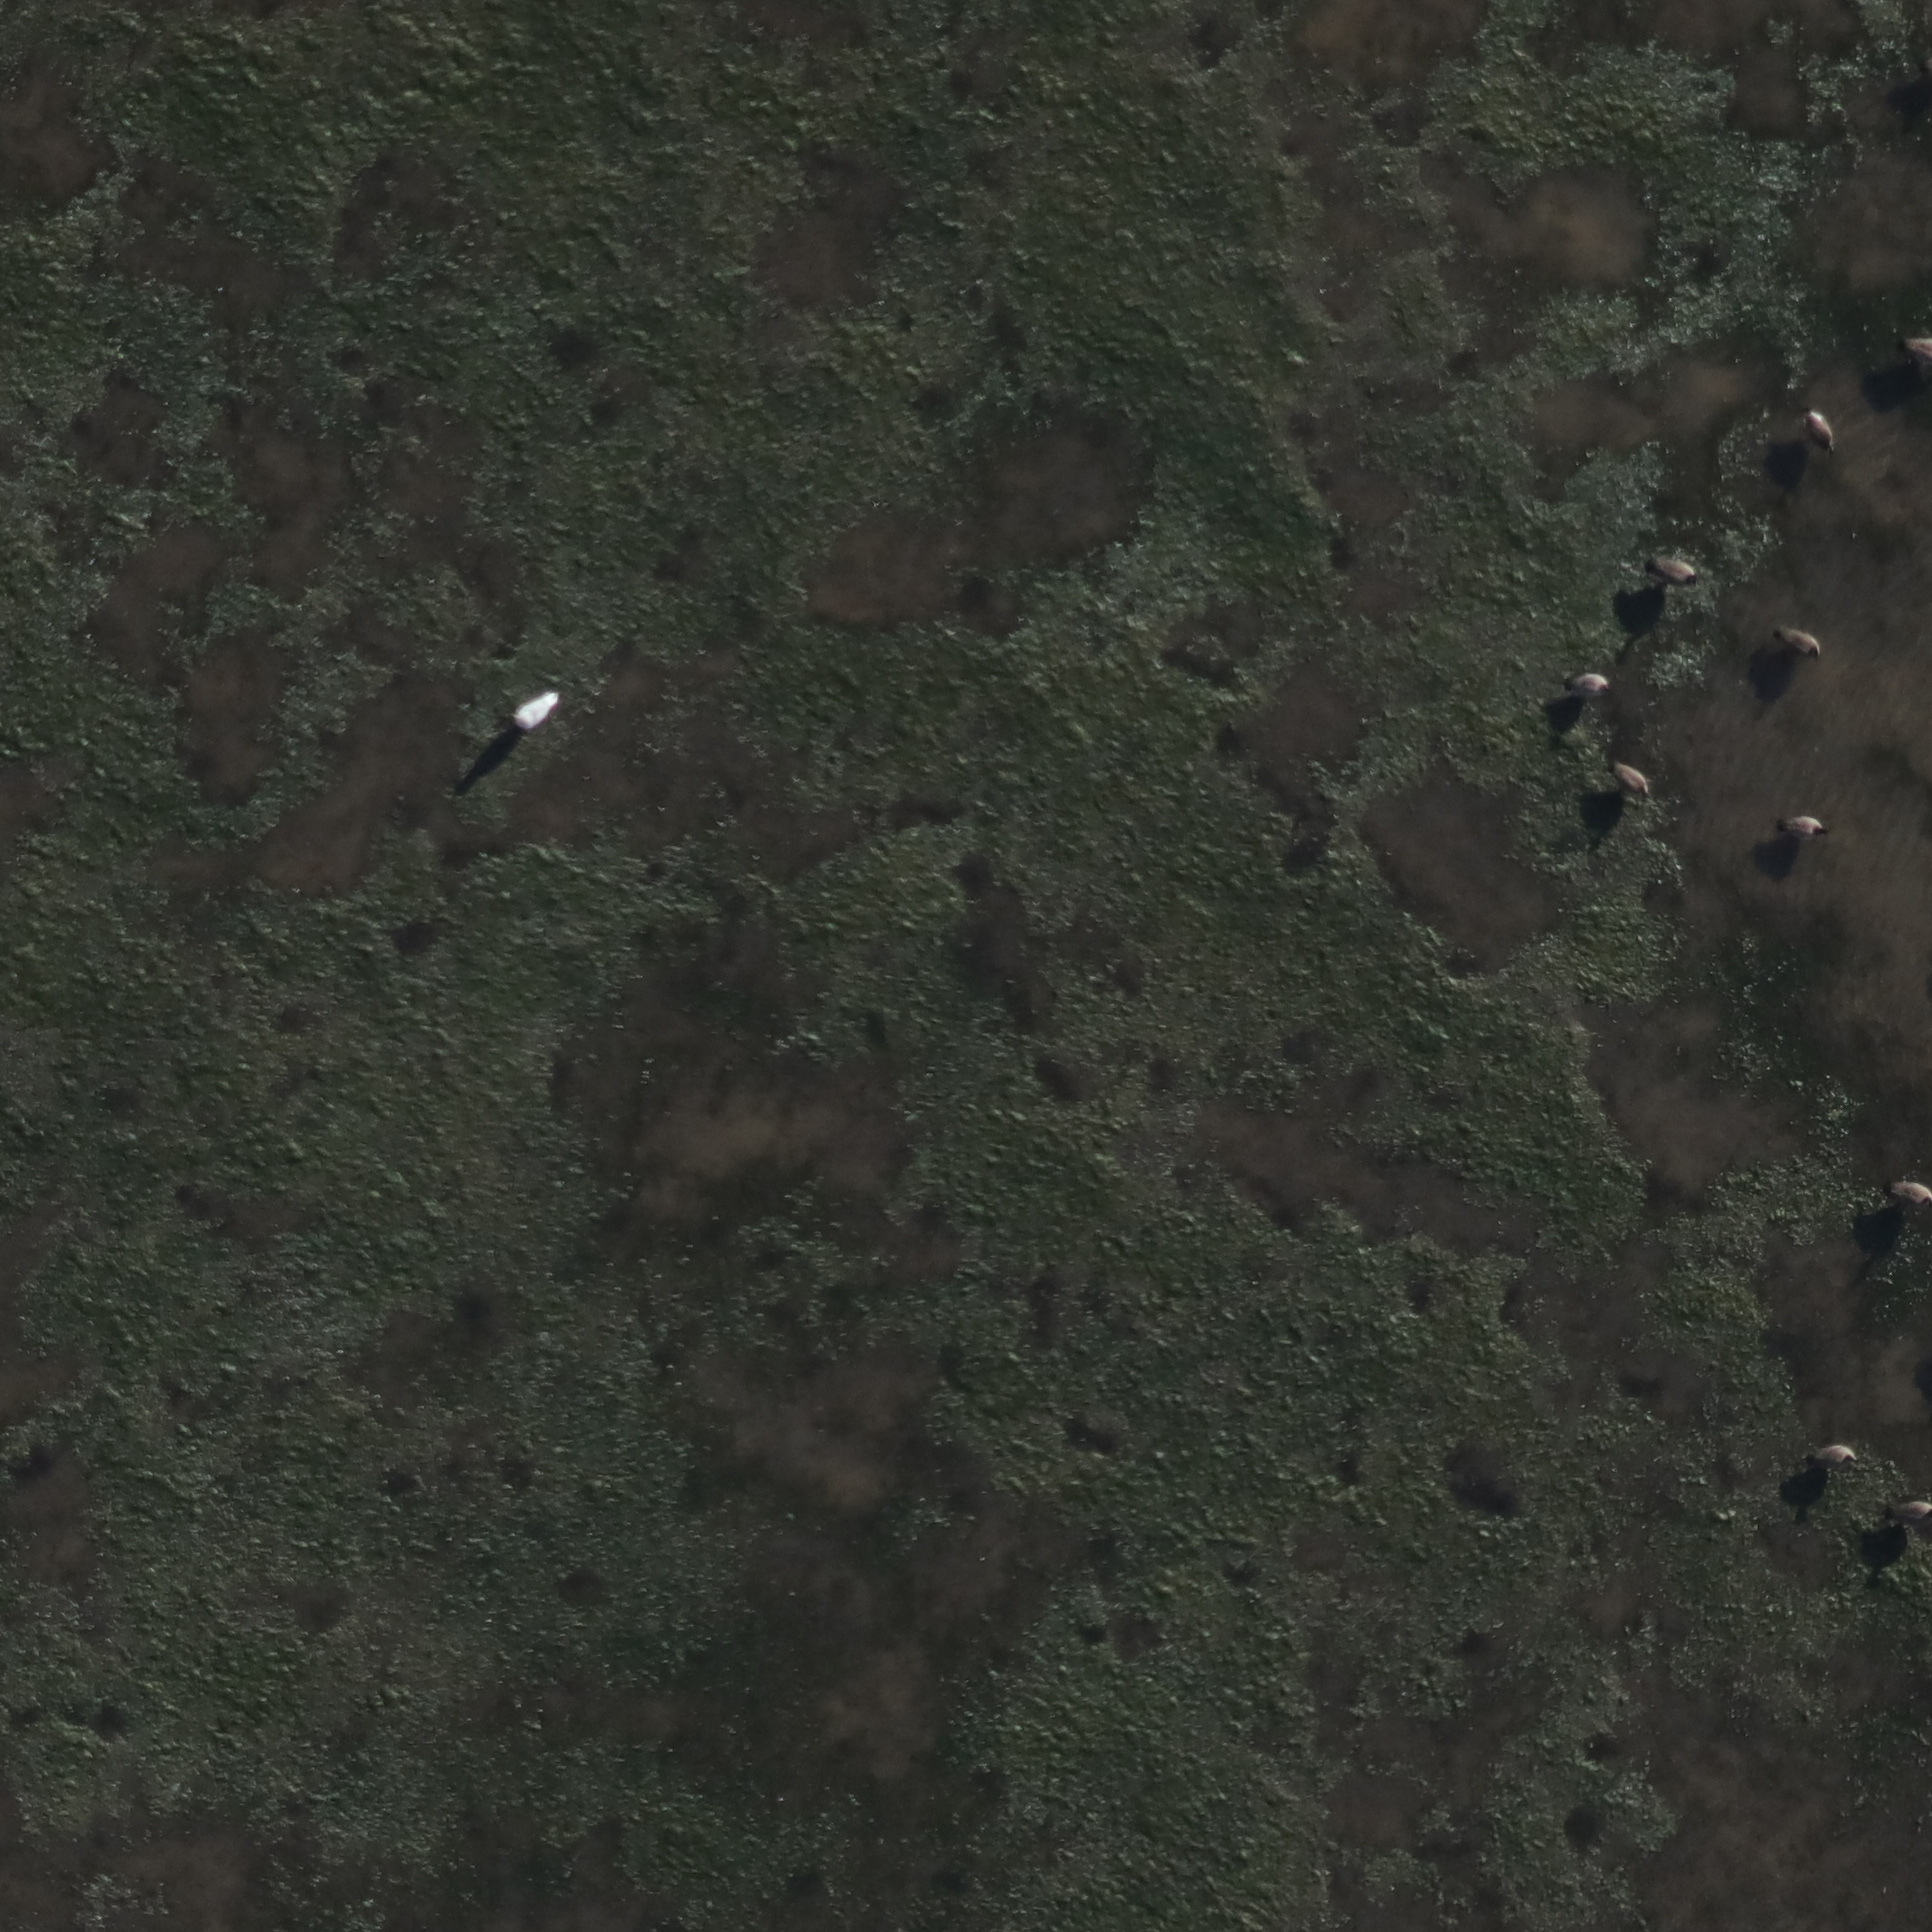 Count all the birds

11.